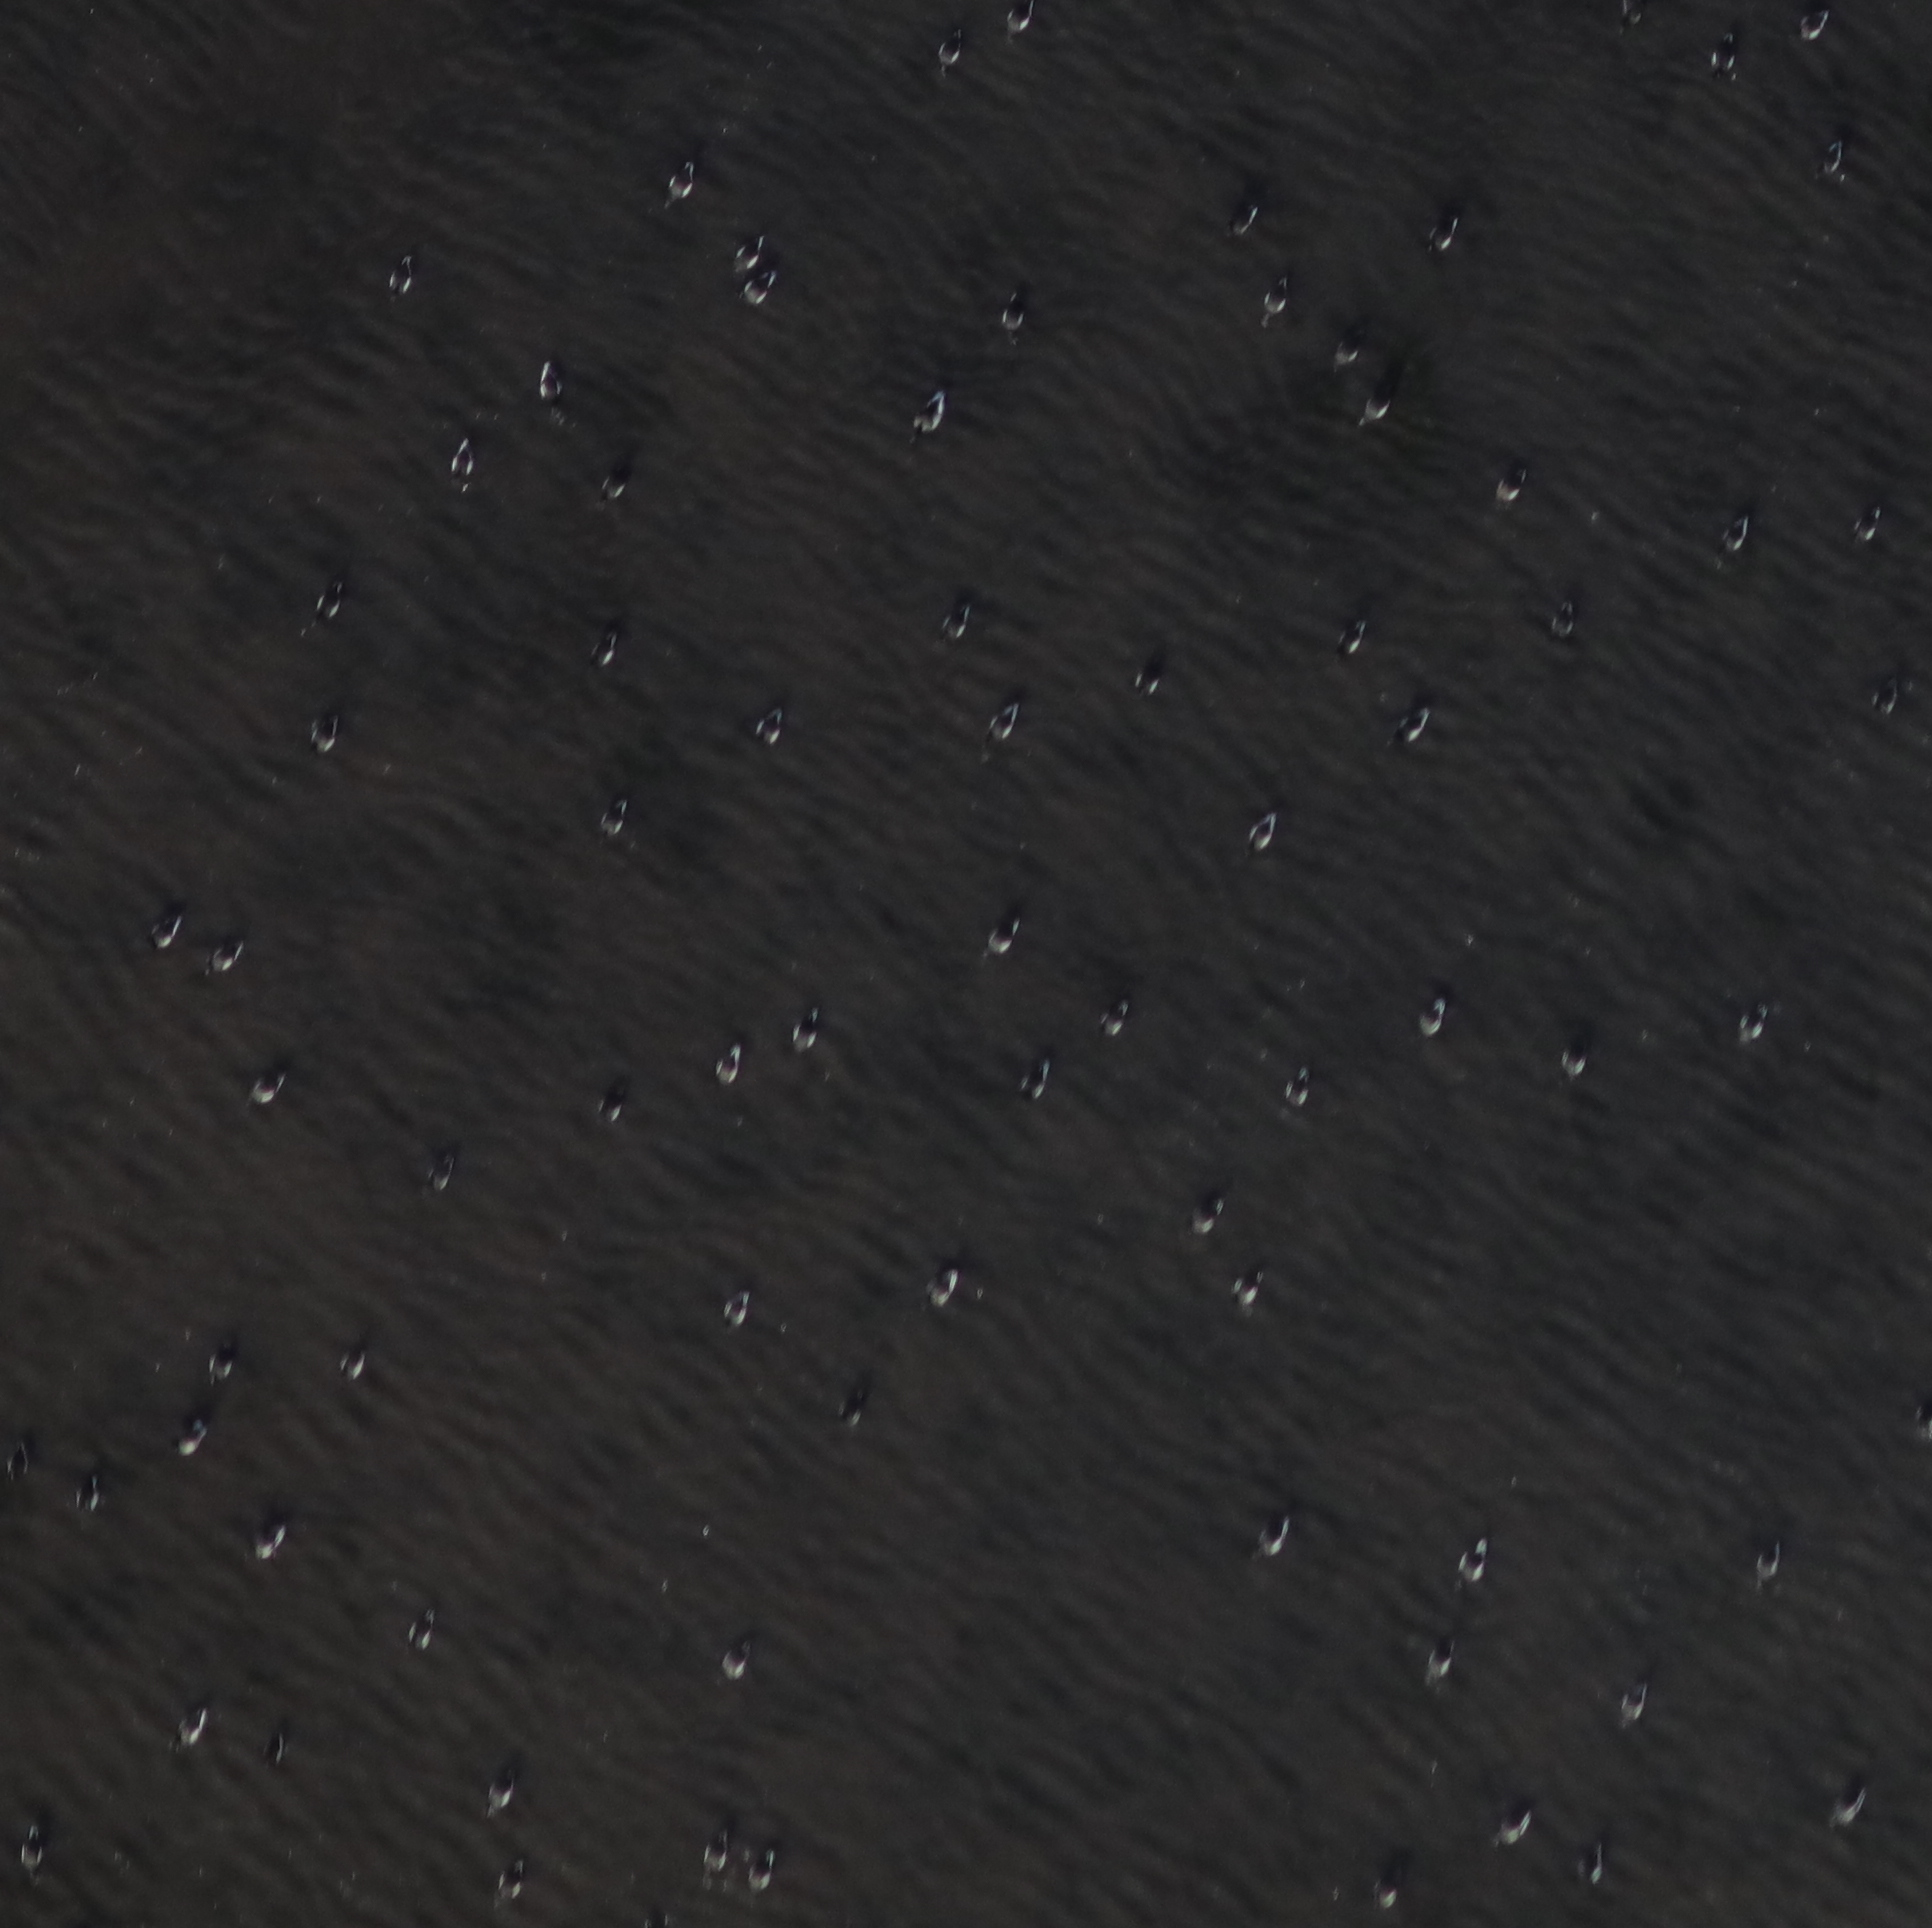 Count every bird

77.